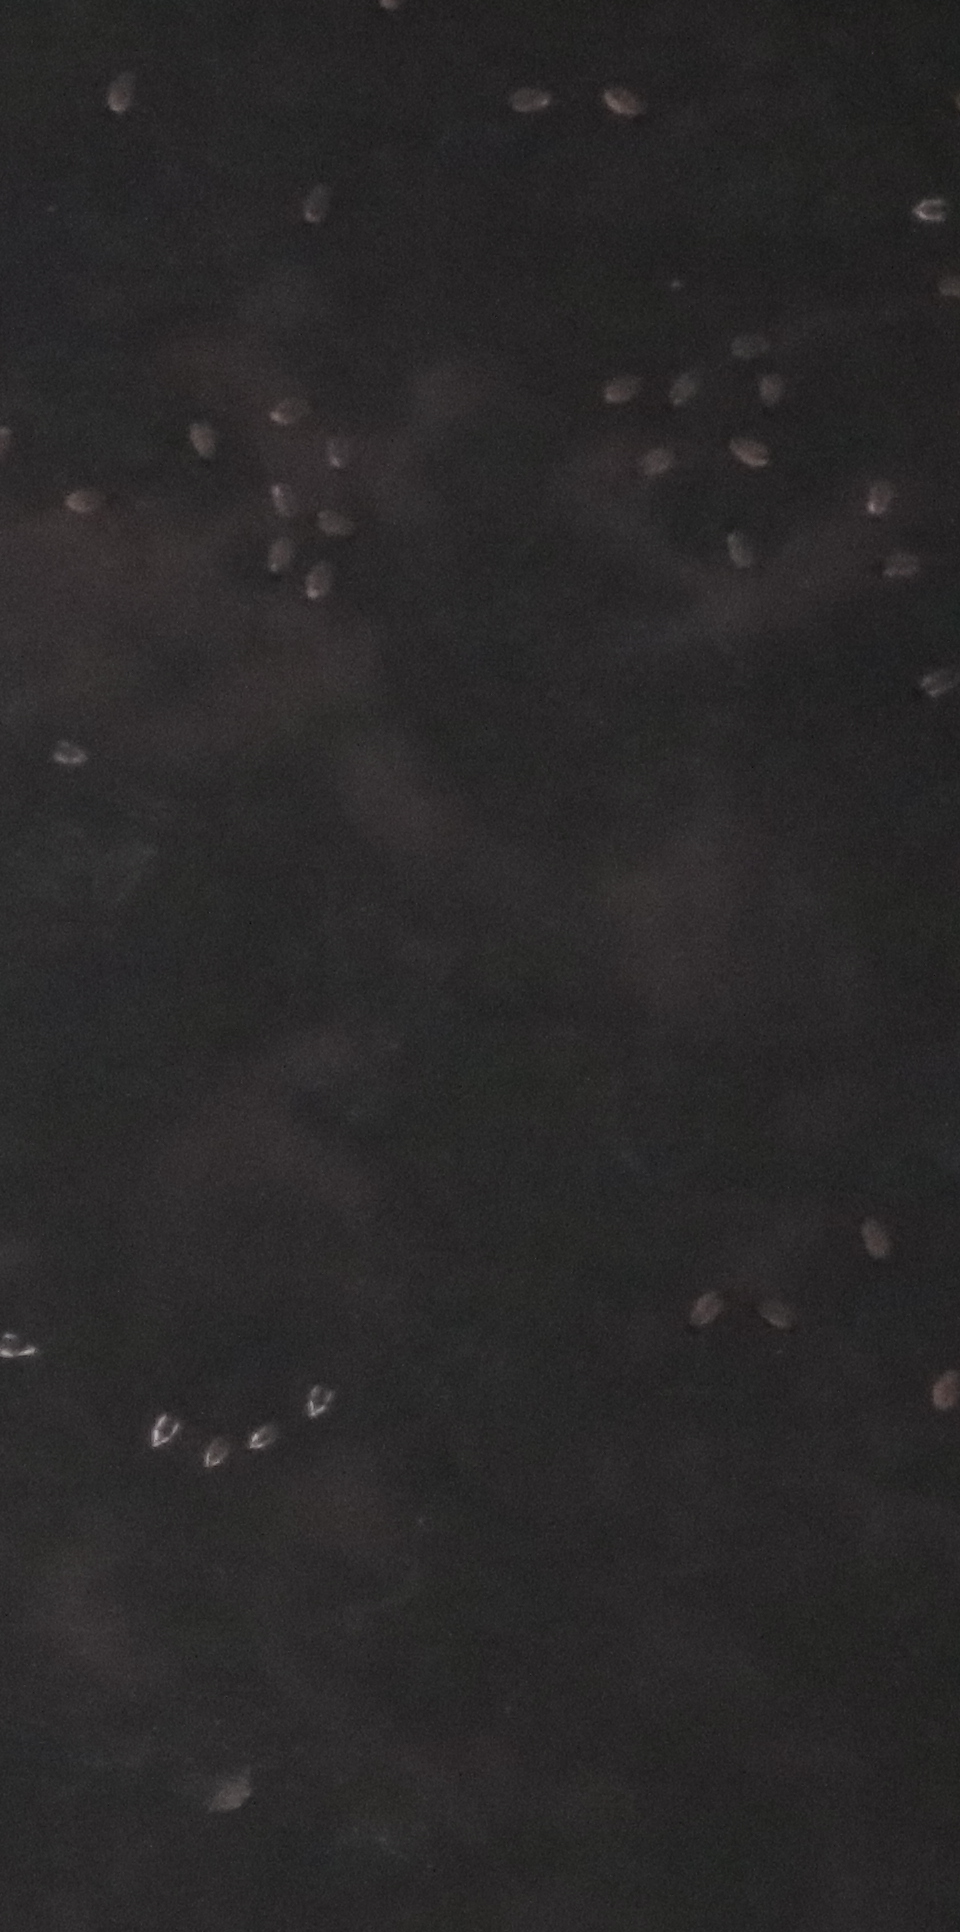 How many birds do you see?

34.